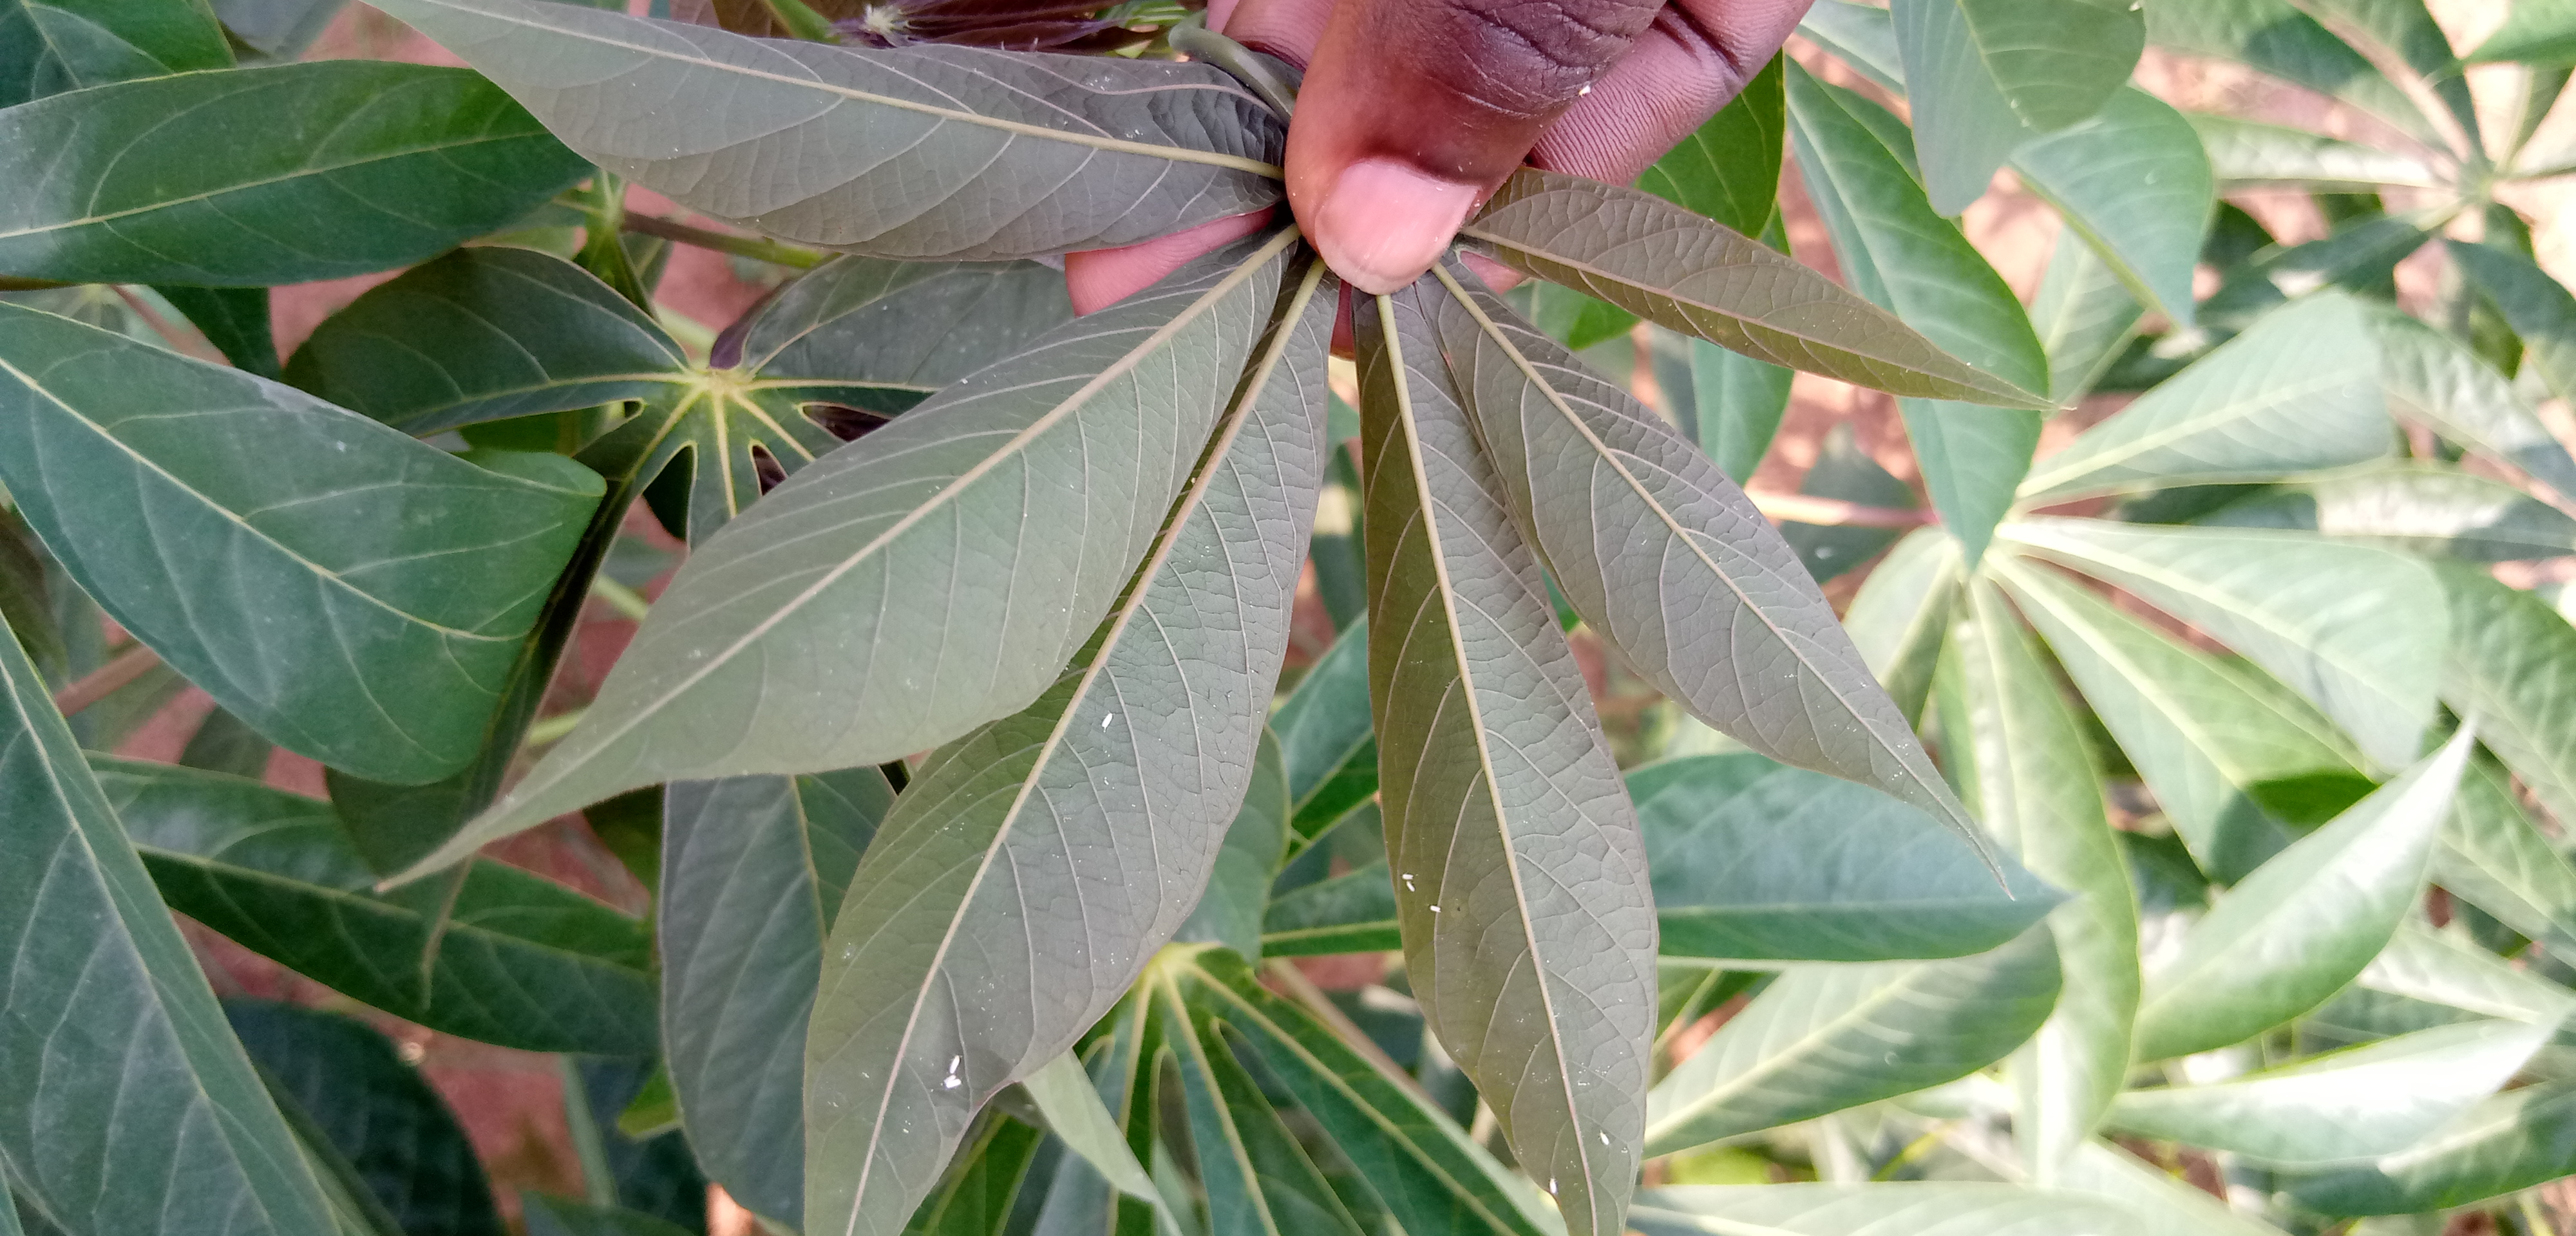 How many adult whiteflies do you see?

8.